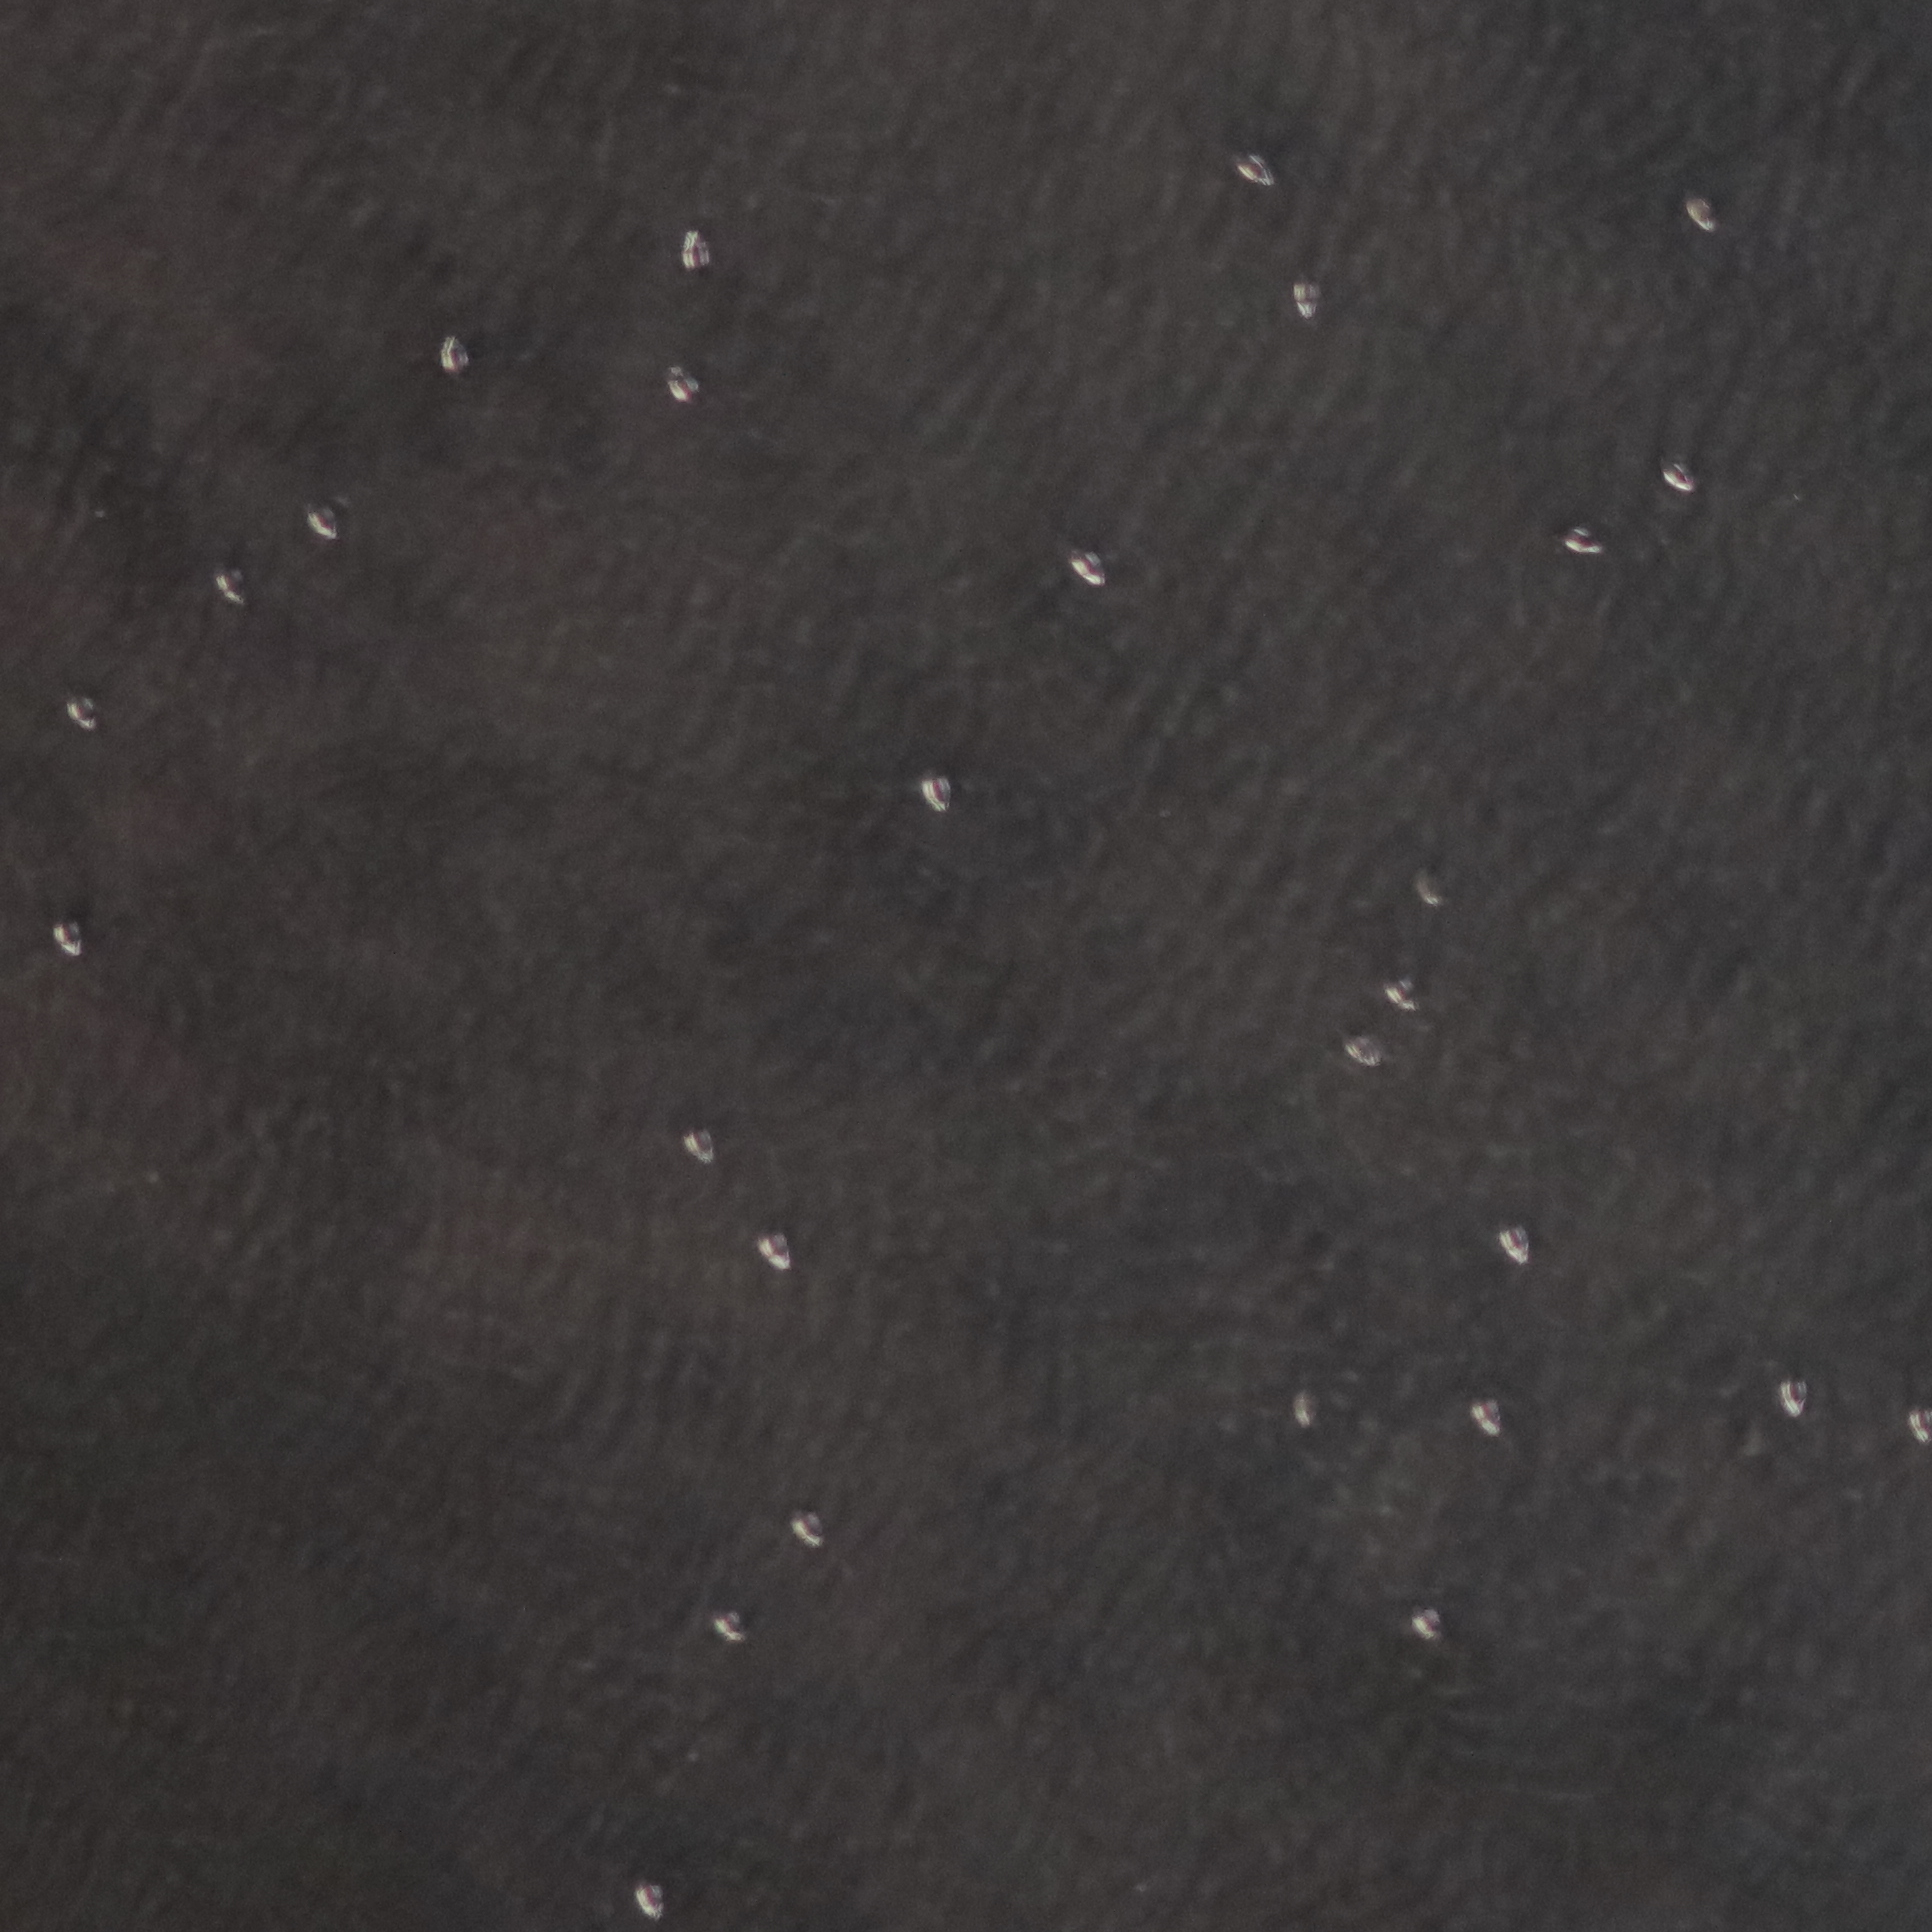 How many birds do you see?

28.